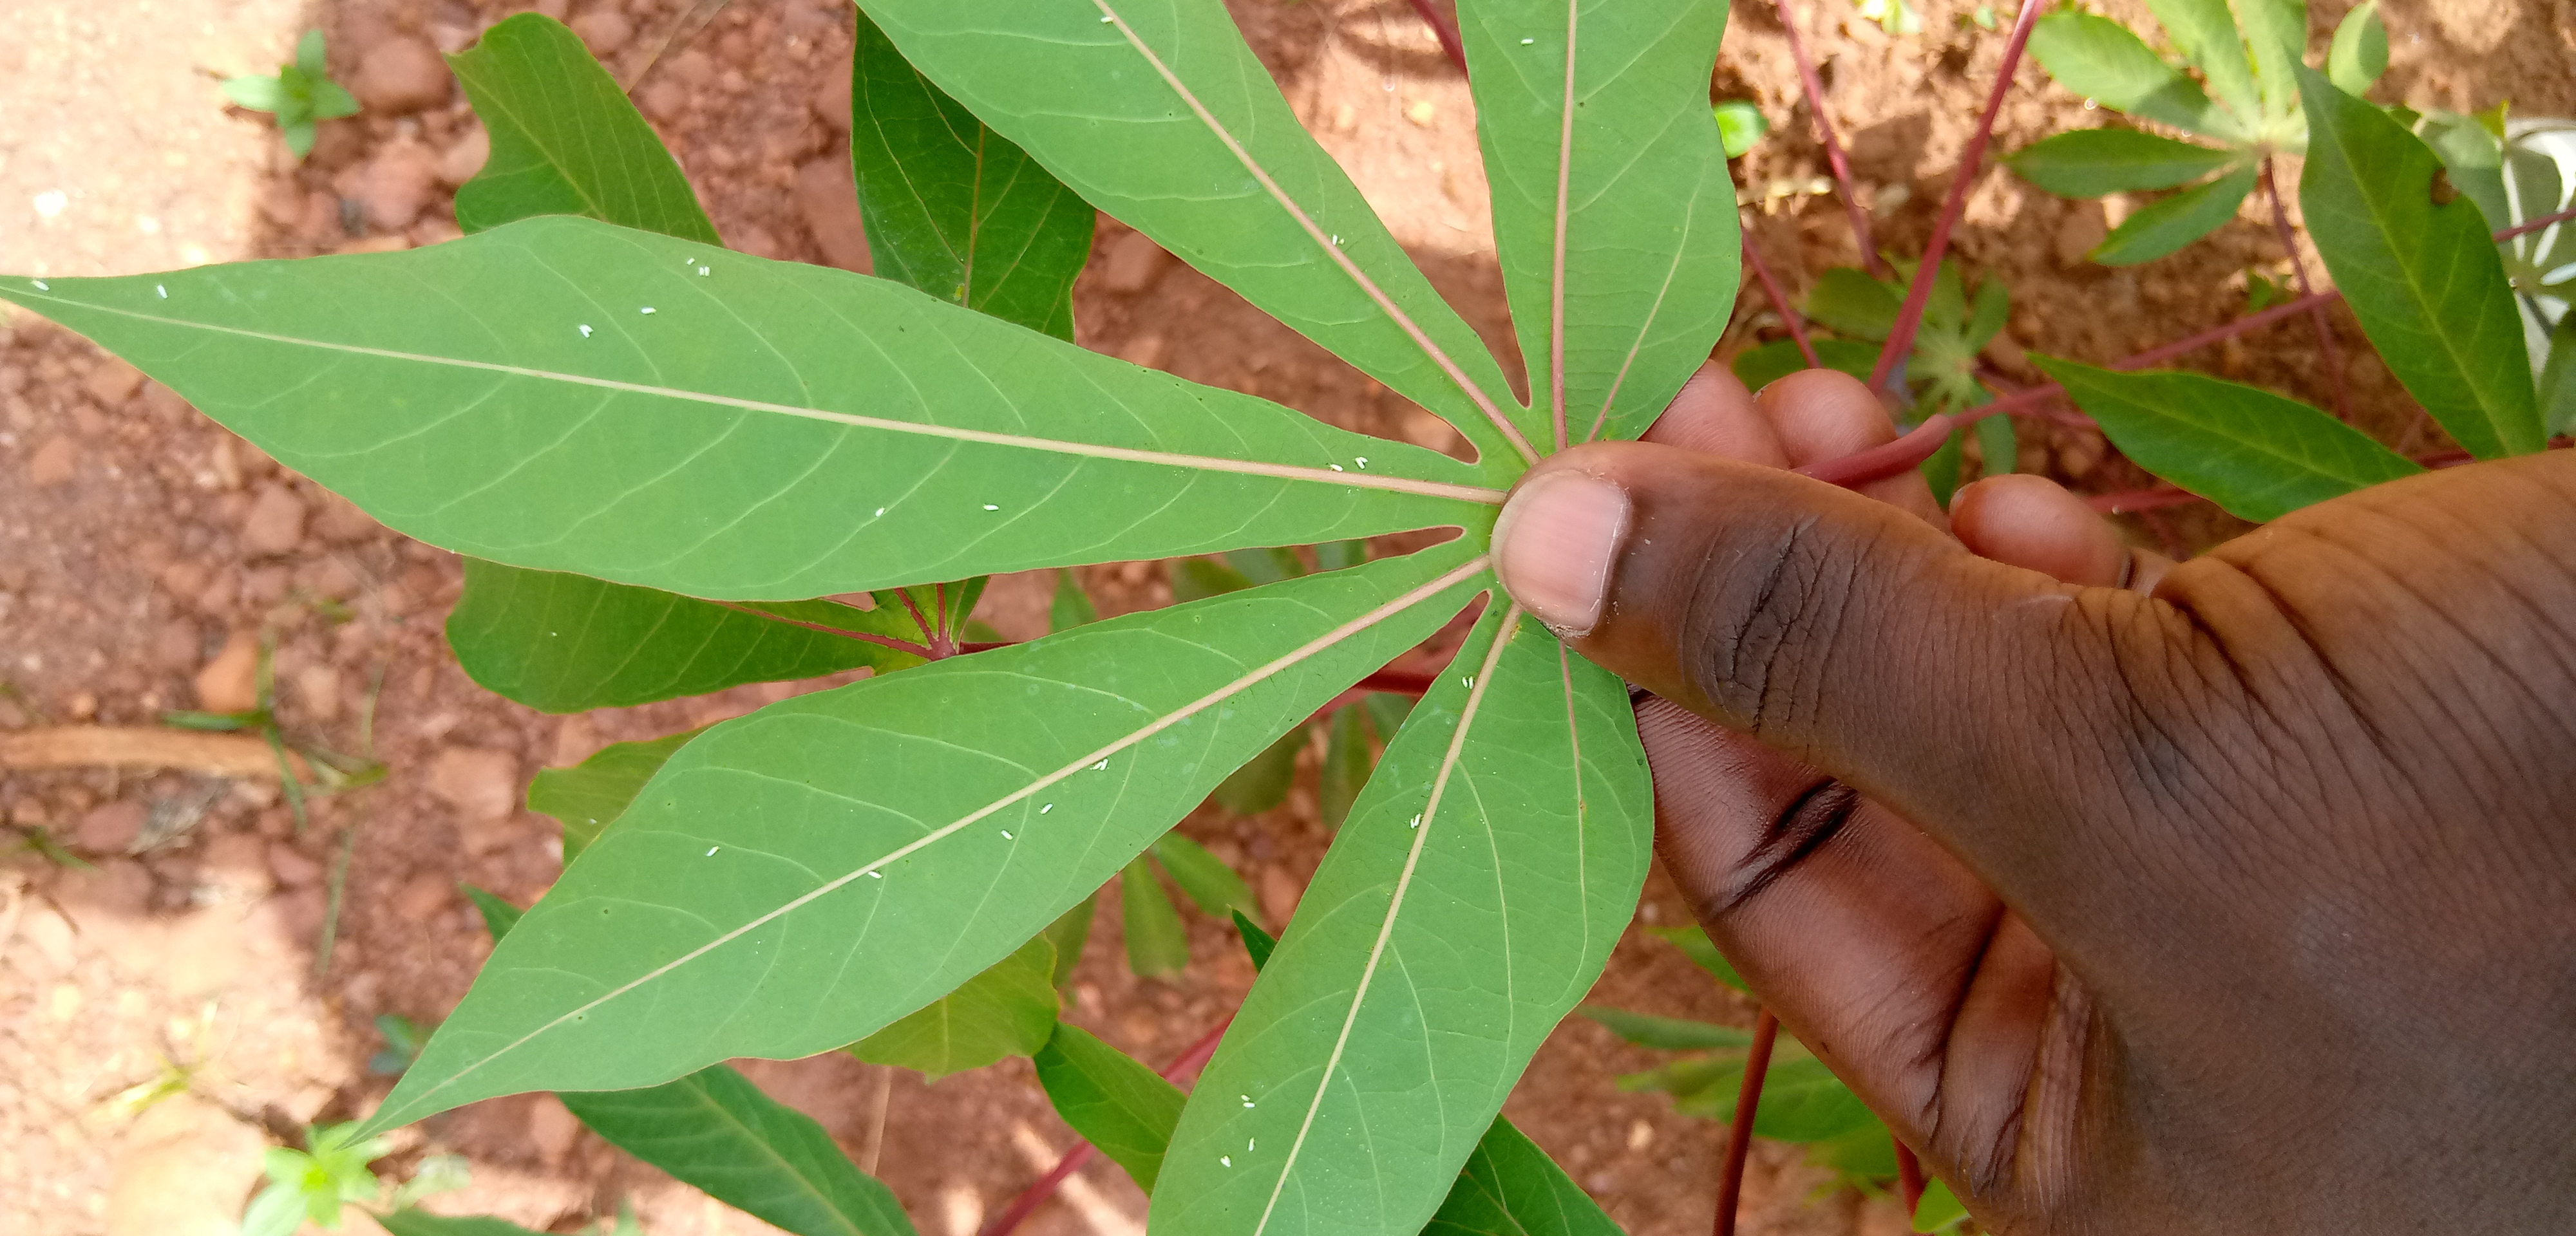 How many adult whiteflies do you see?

30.